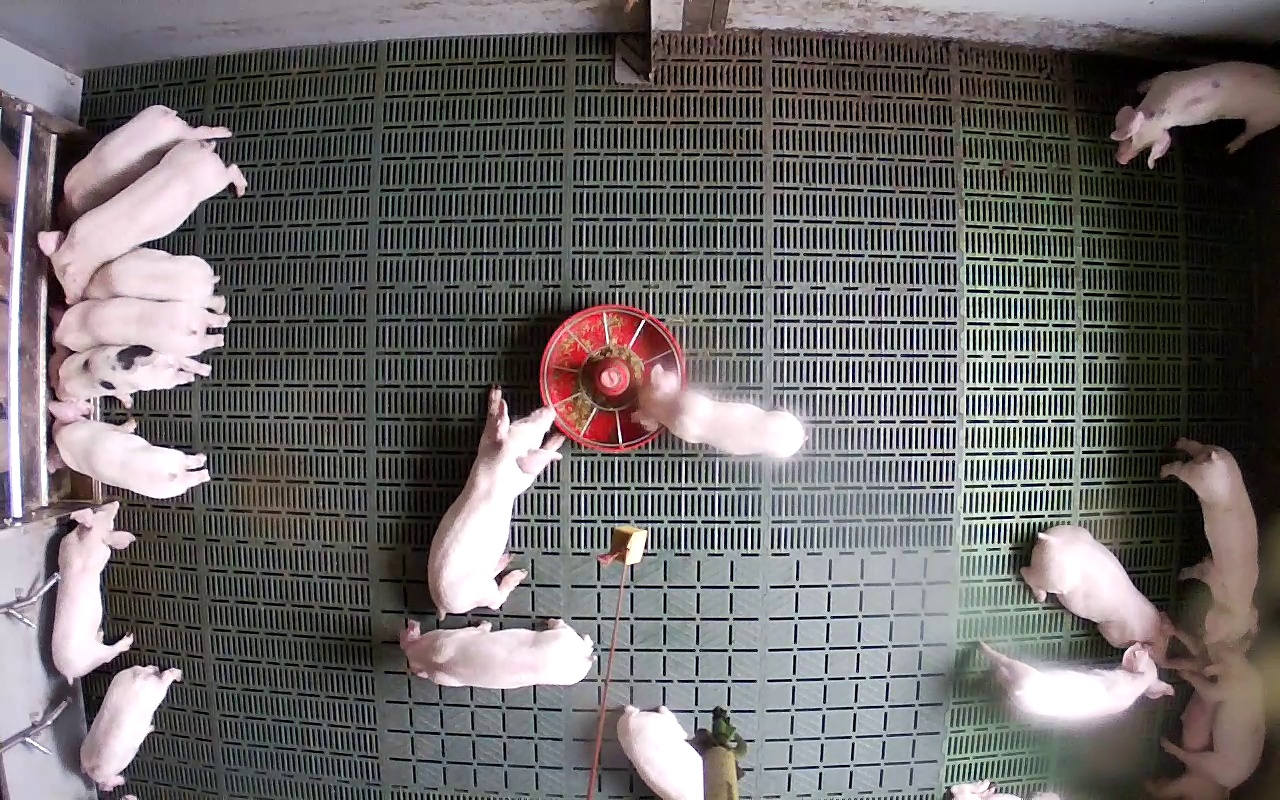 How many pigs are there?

19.